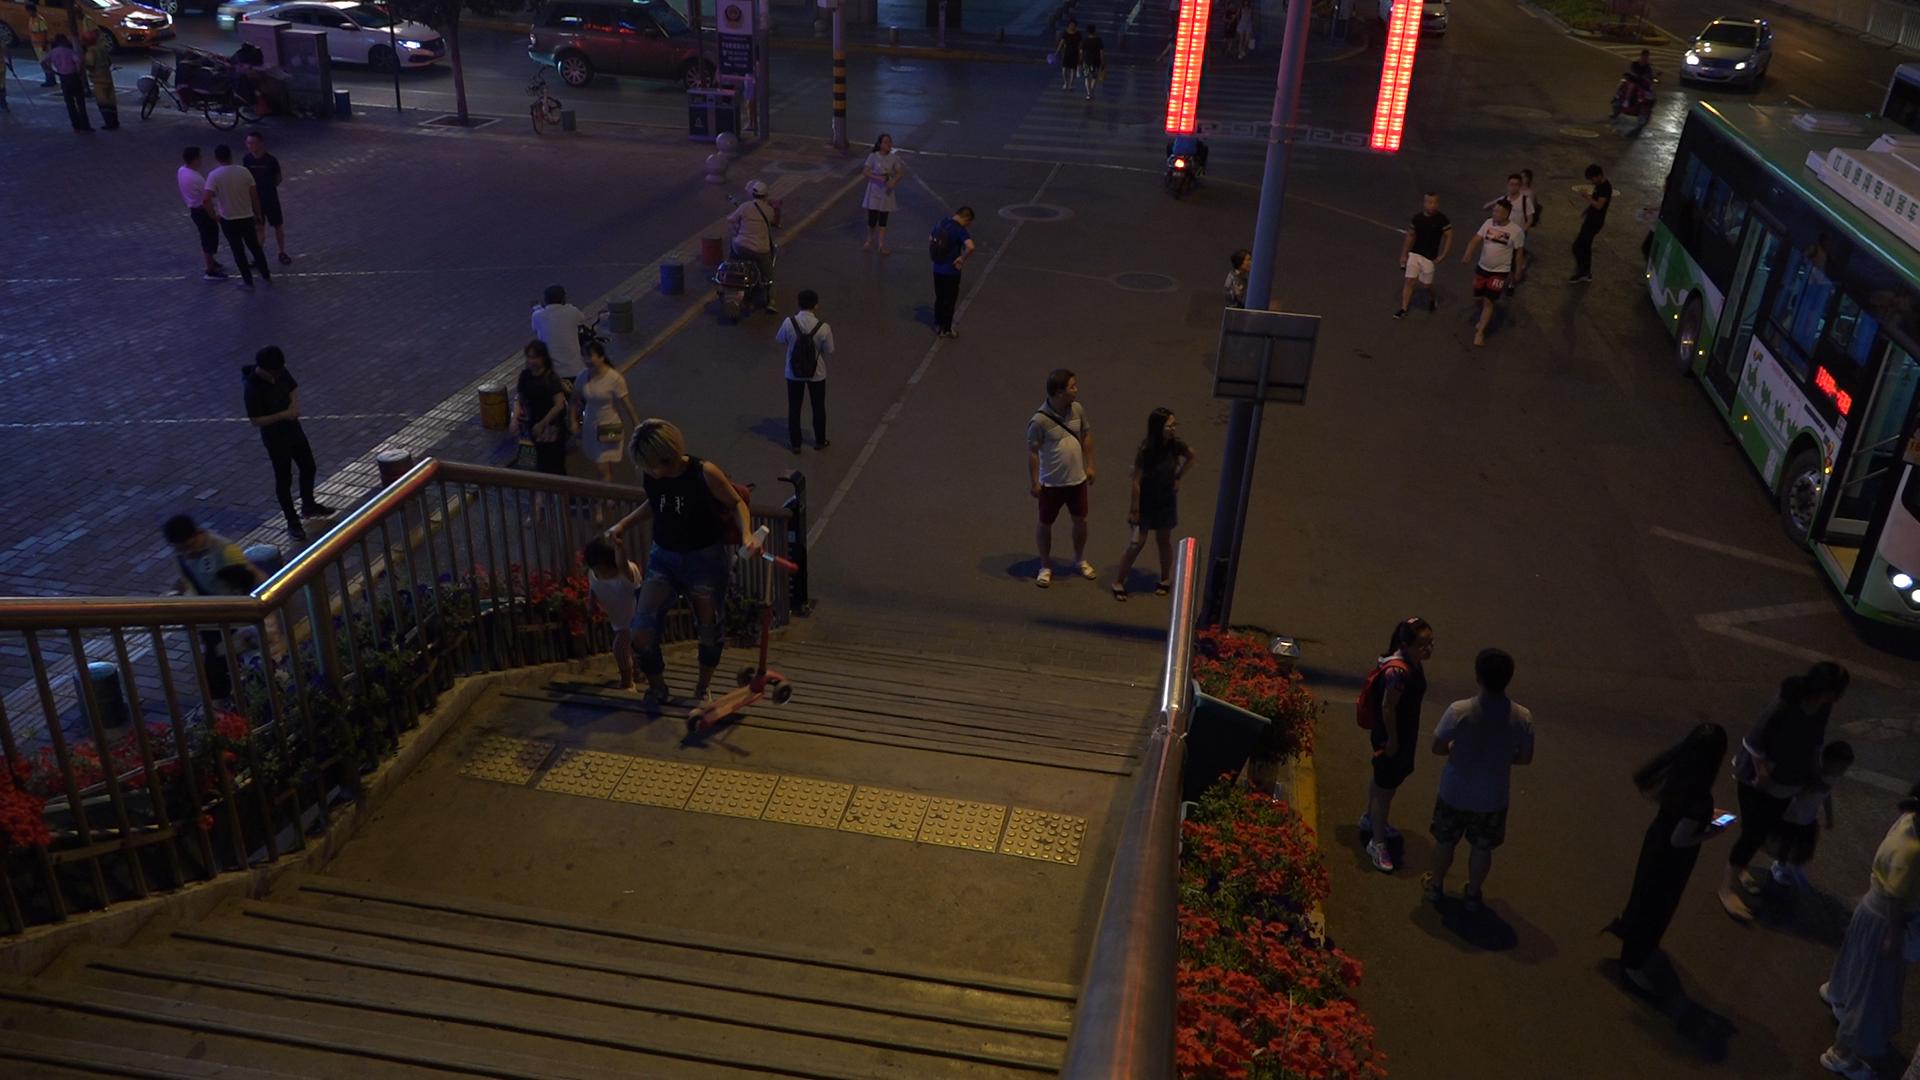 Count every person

39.